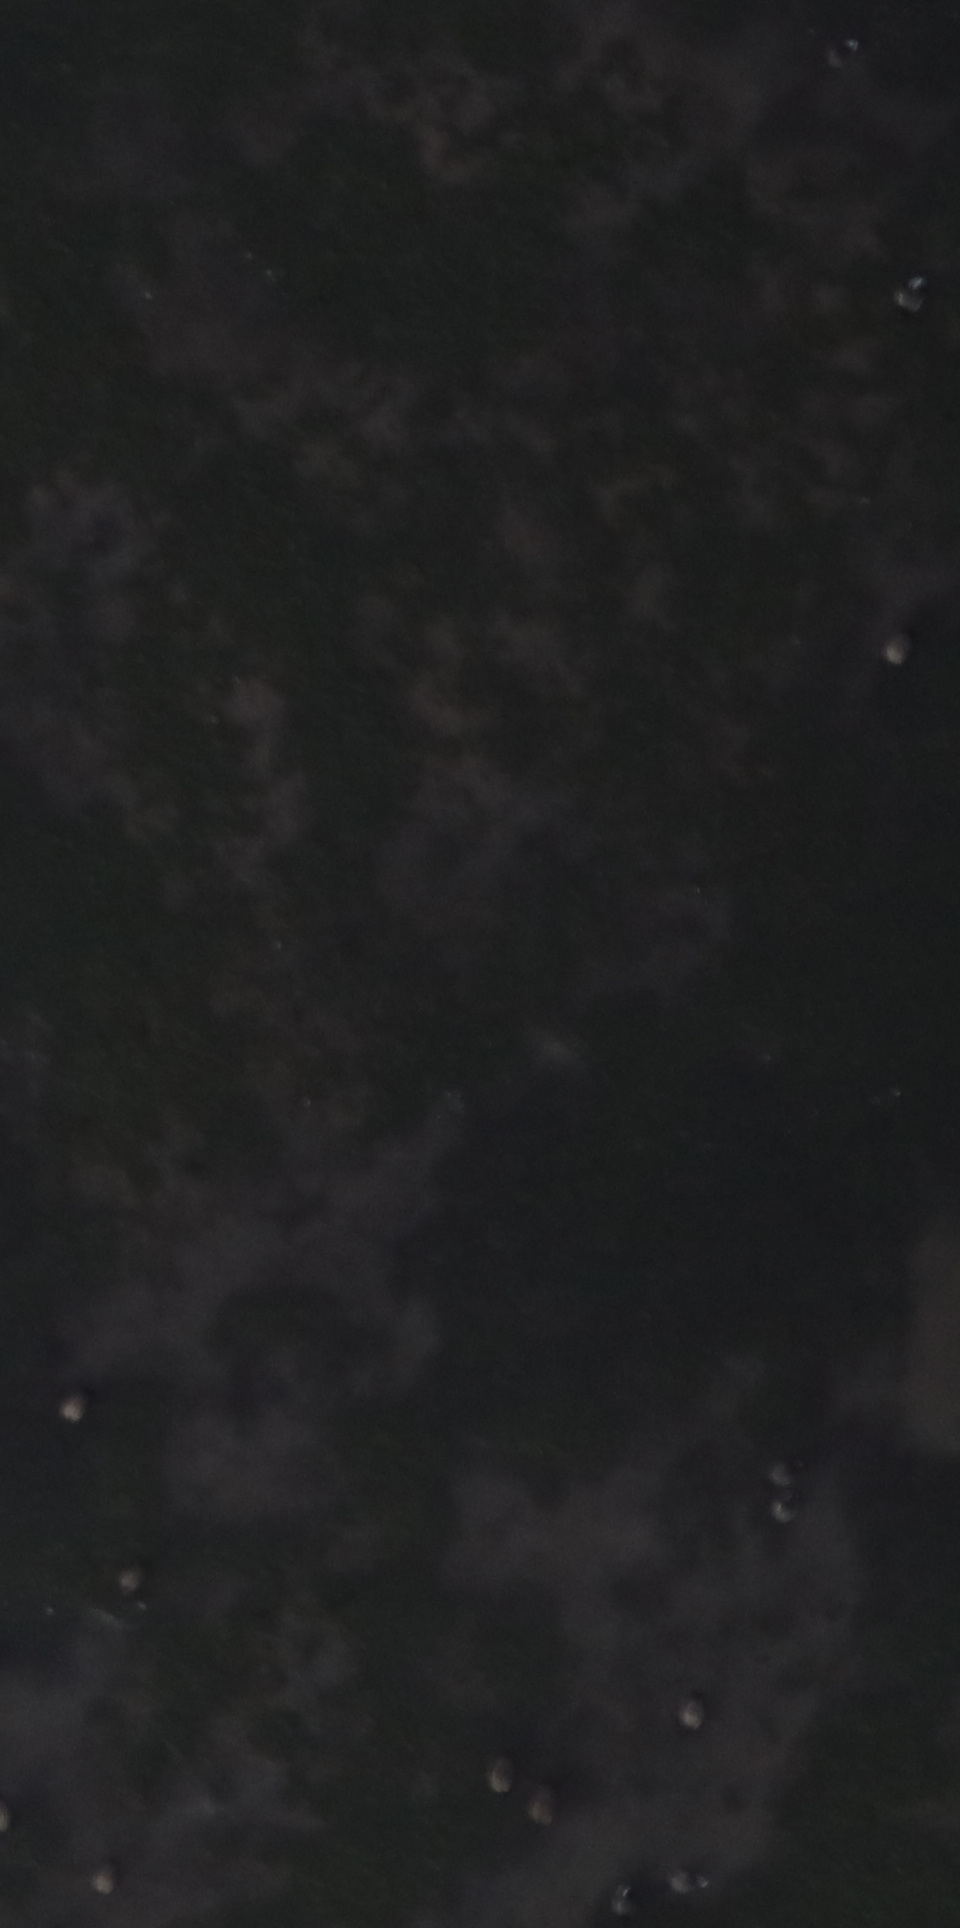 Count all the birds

13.